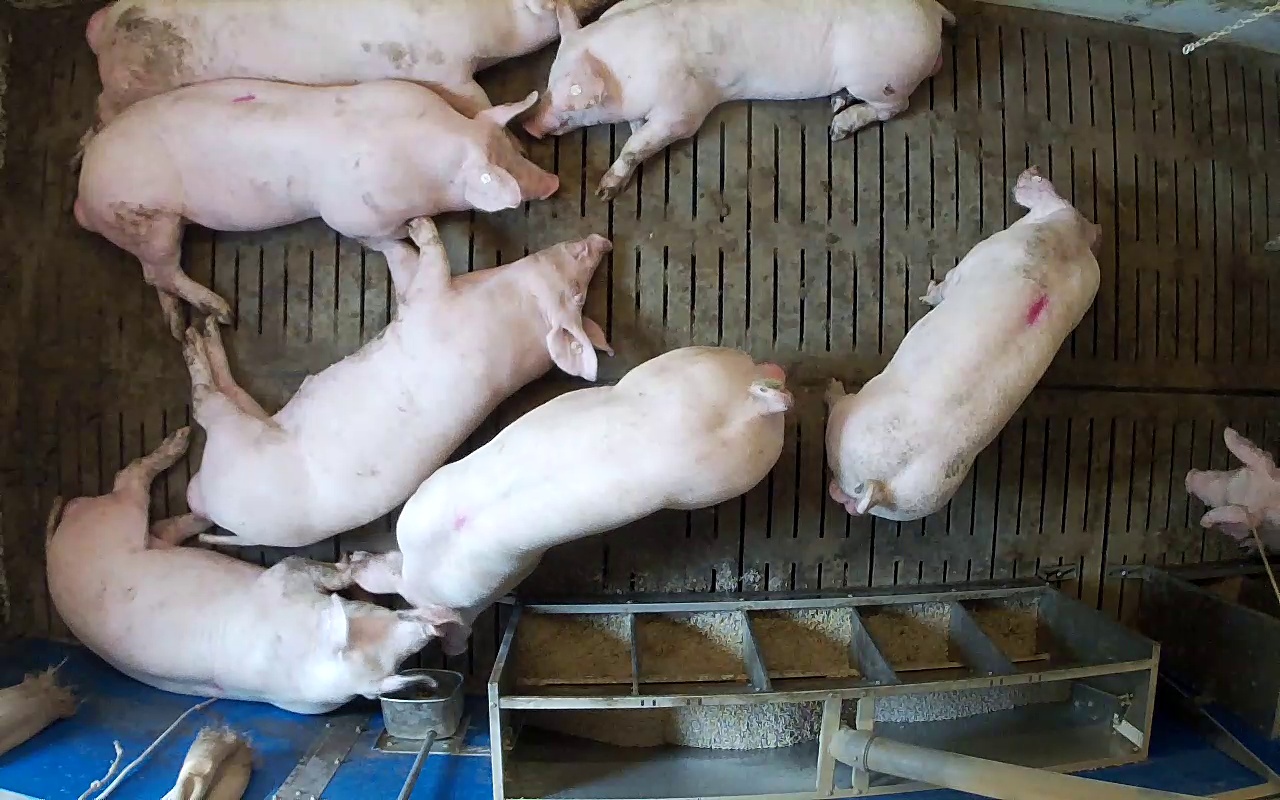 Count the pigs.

8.